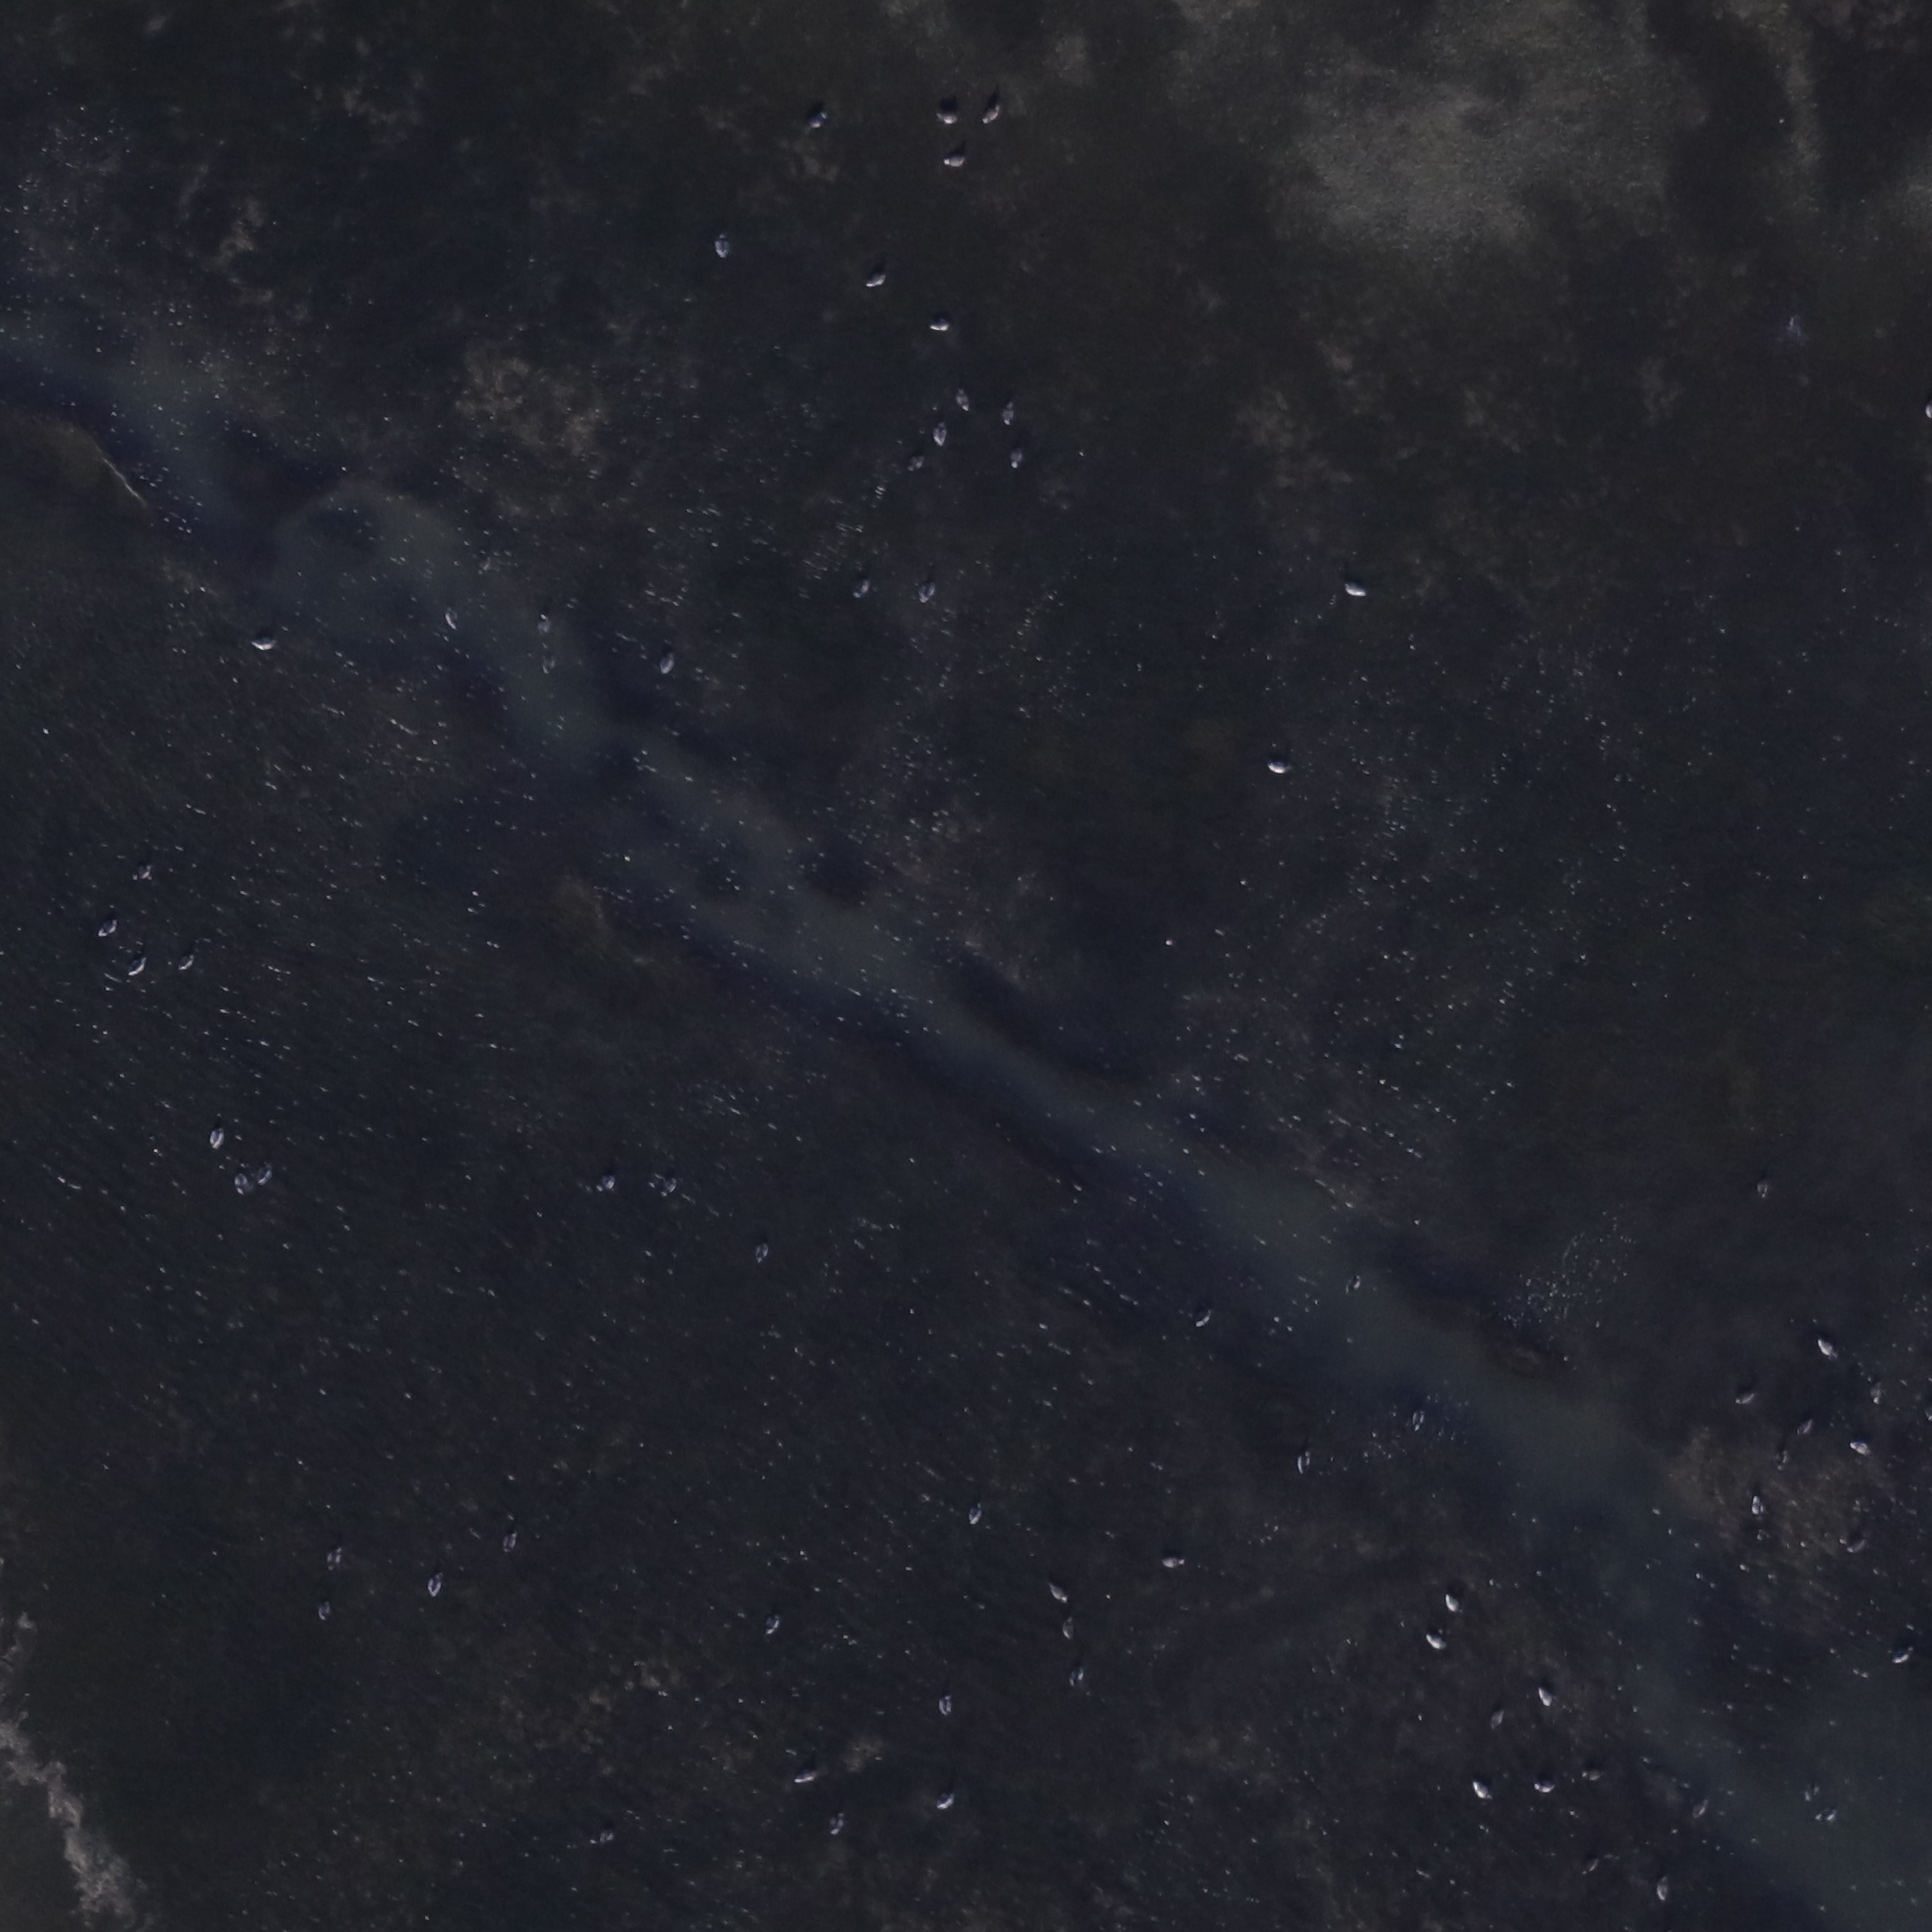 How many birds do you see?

74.